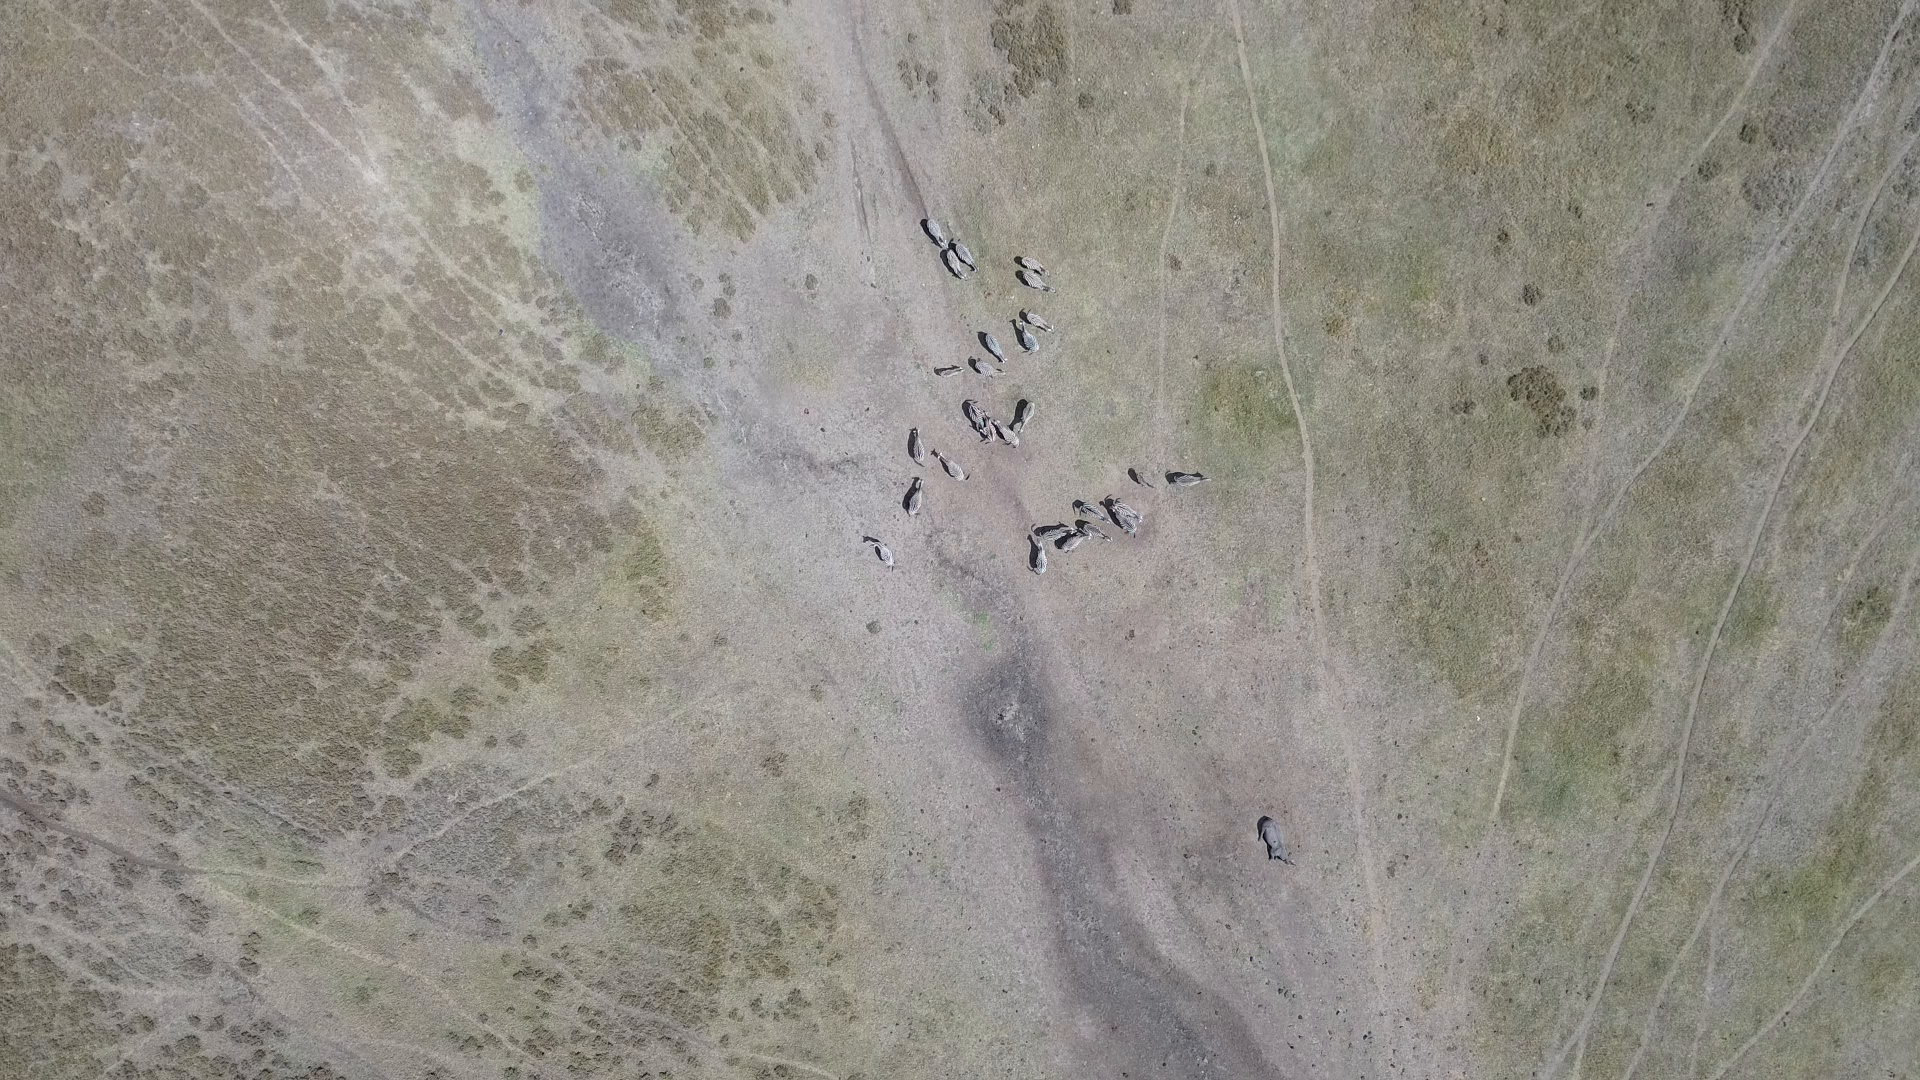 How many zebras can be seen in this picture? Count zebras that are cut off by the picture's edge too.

27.